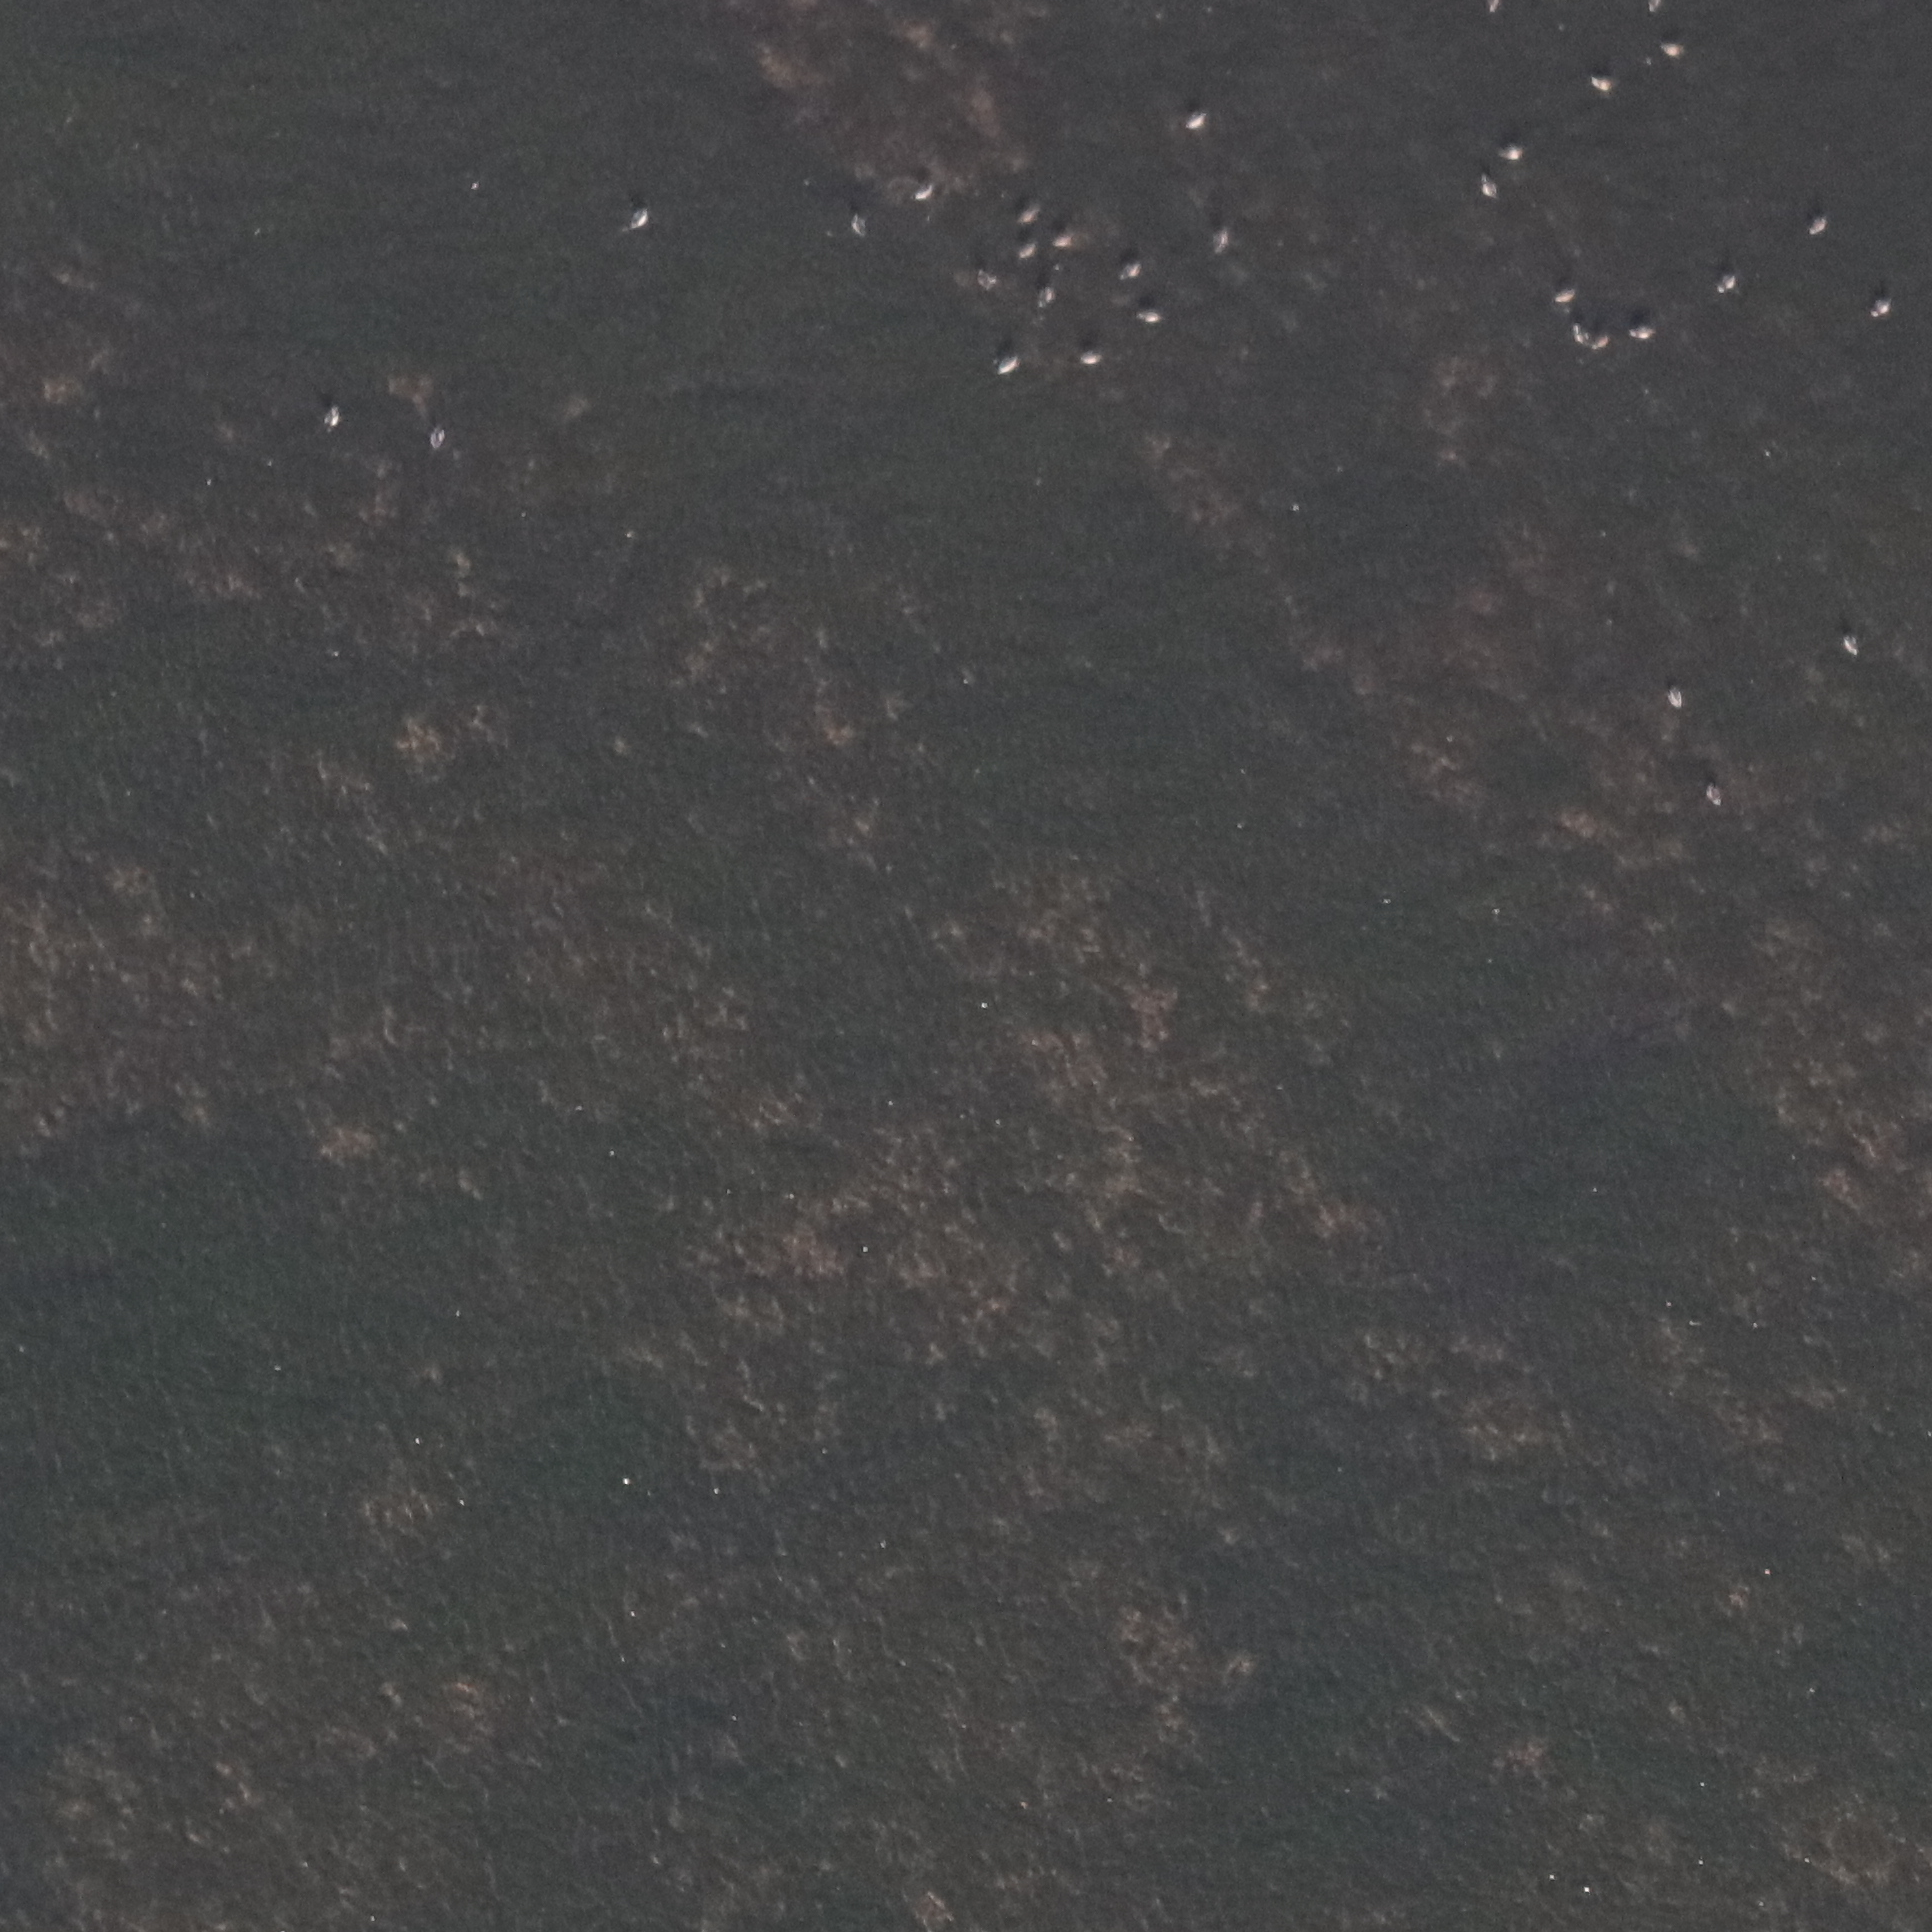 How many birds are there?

32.